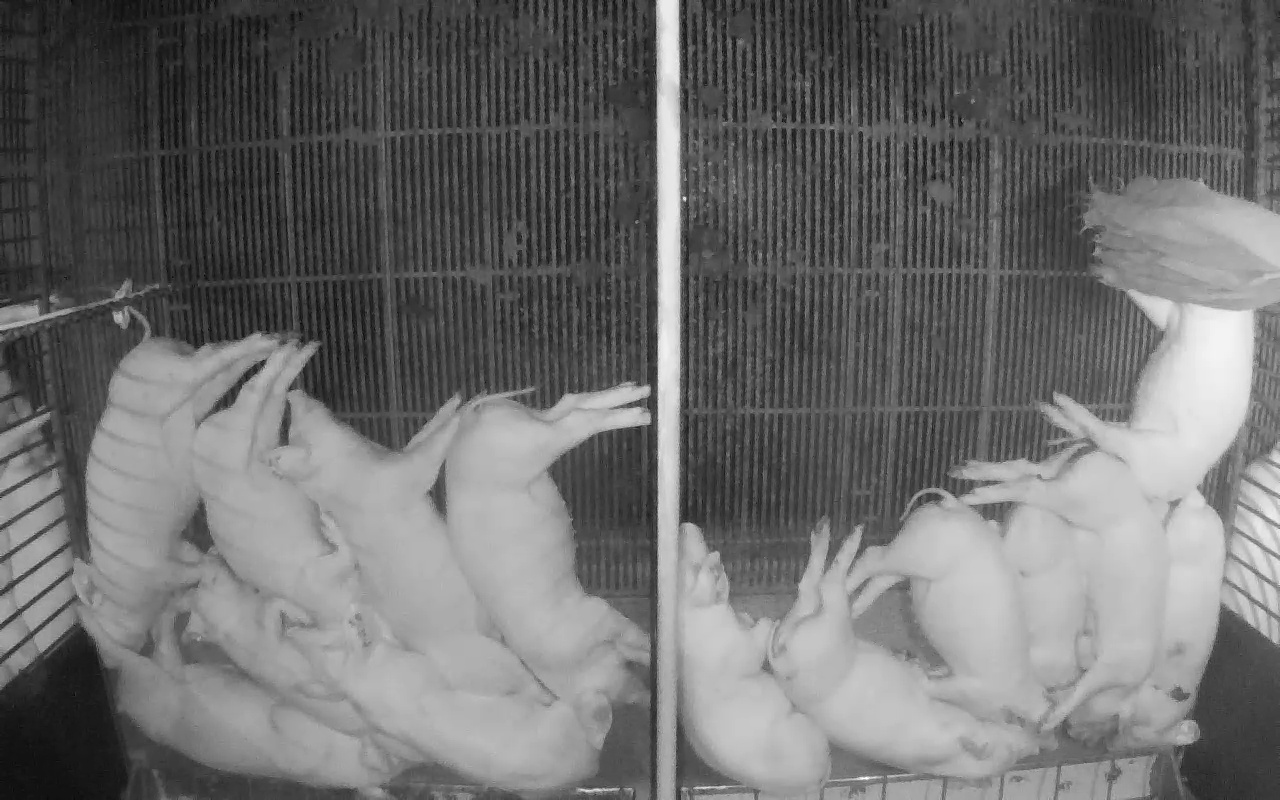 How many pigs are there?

16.